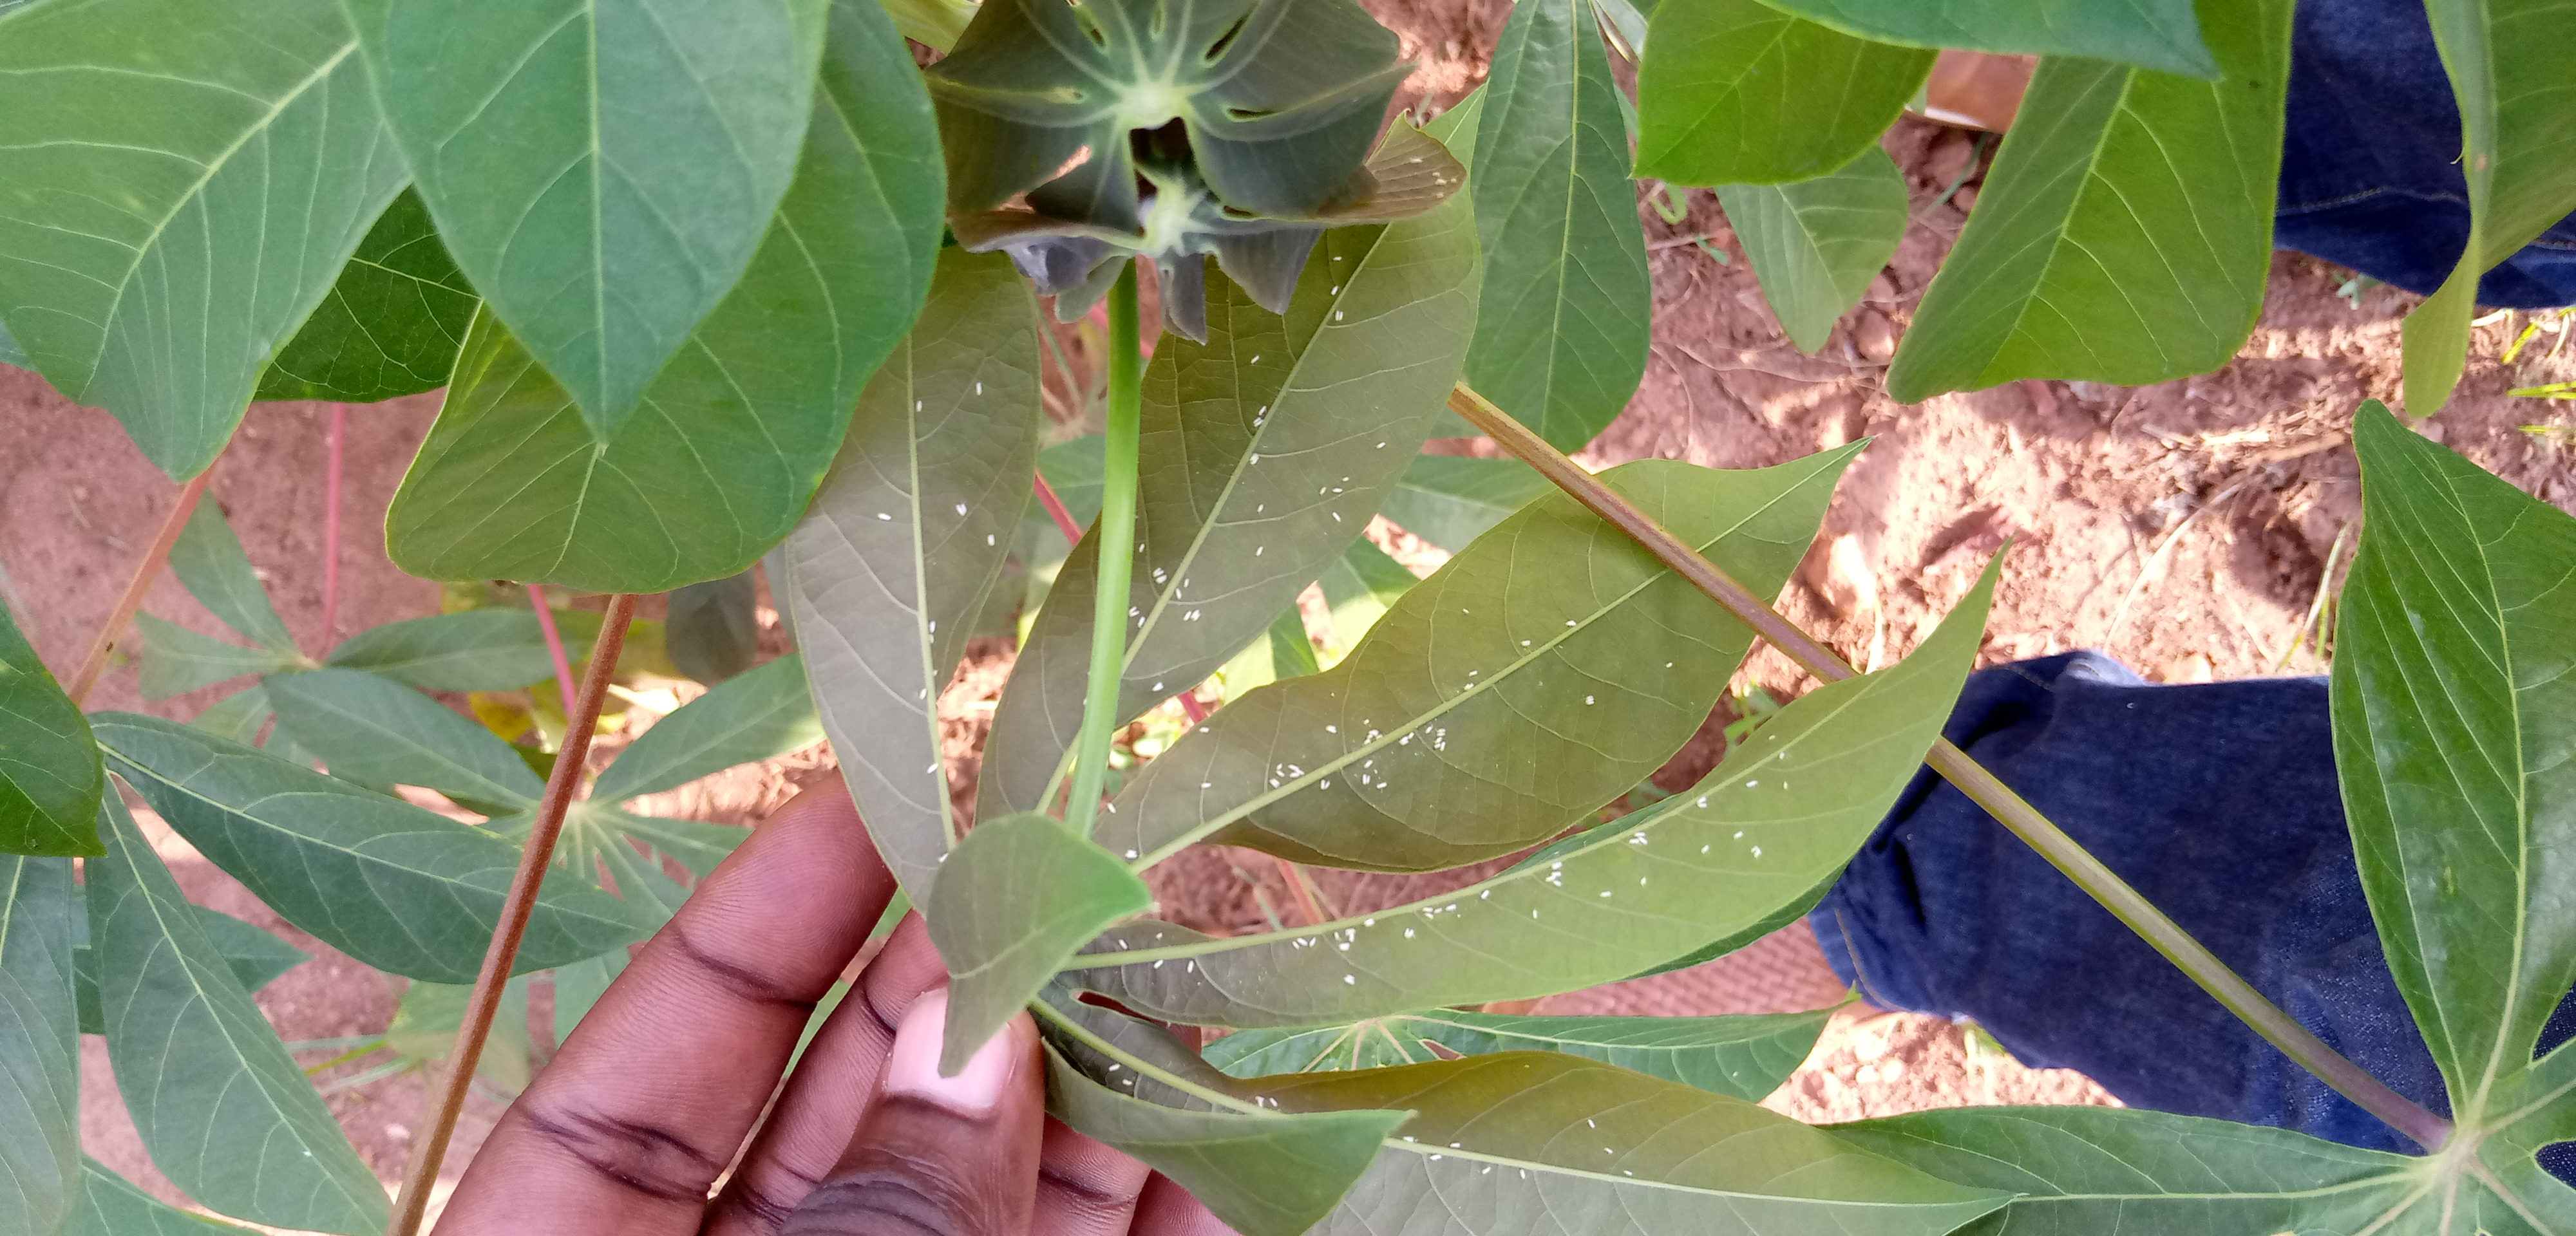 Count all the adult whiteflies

122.